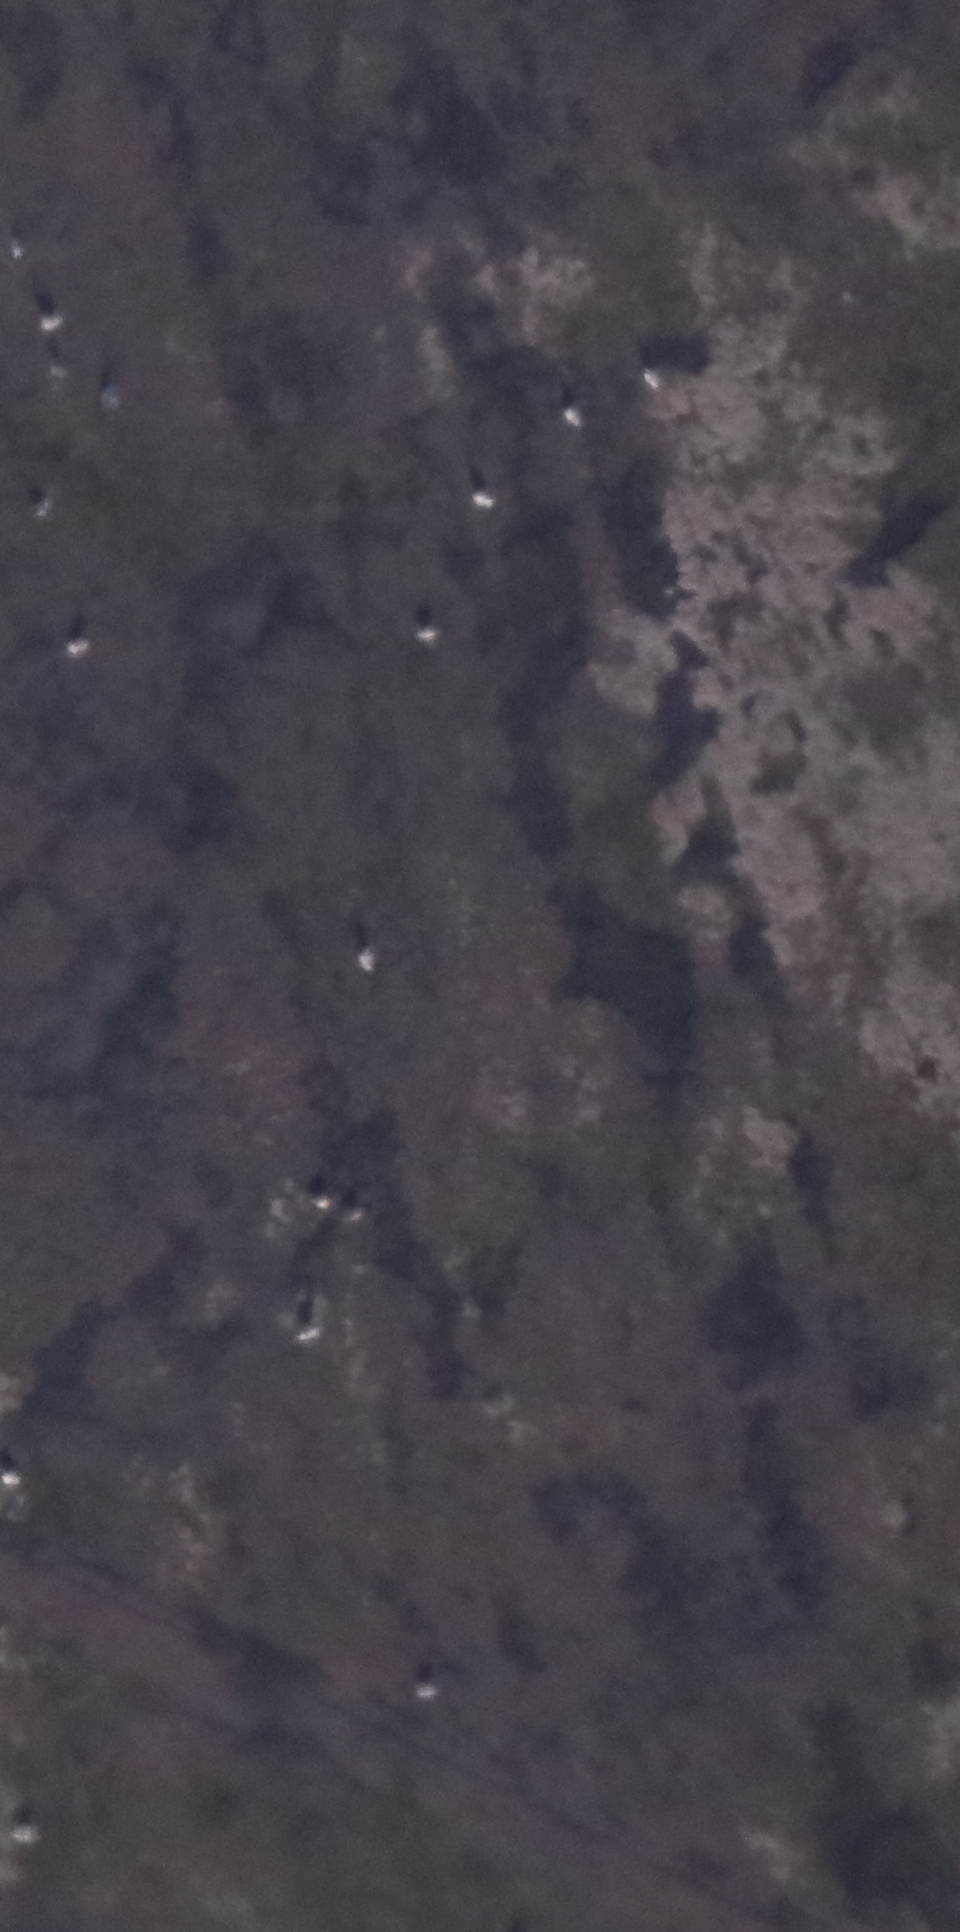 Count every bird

15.